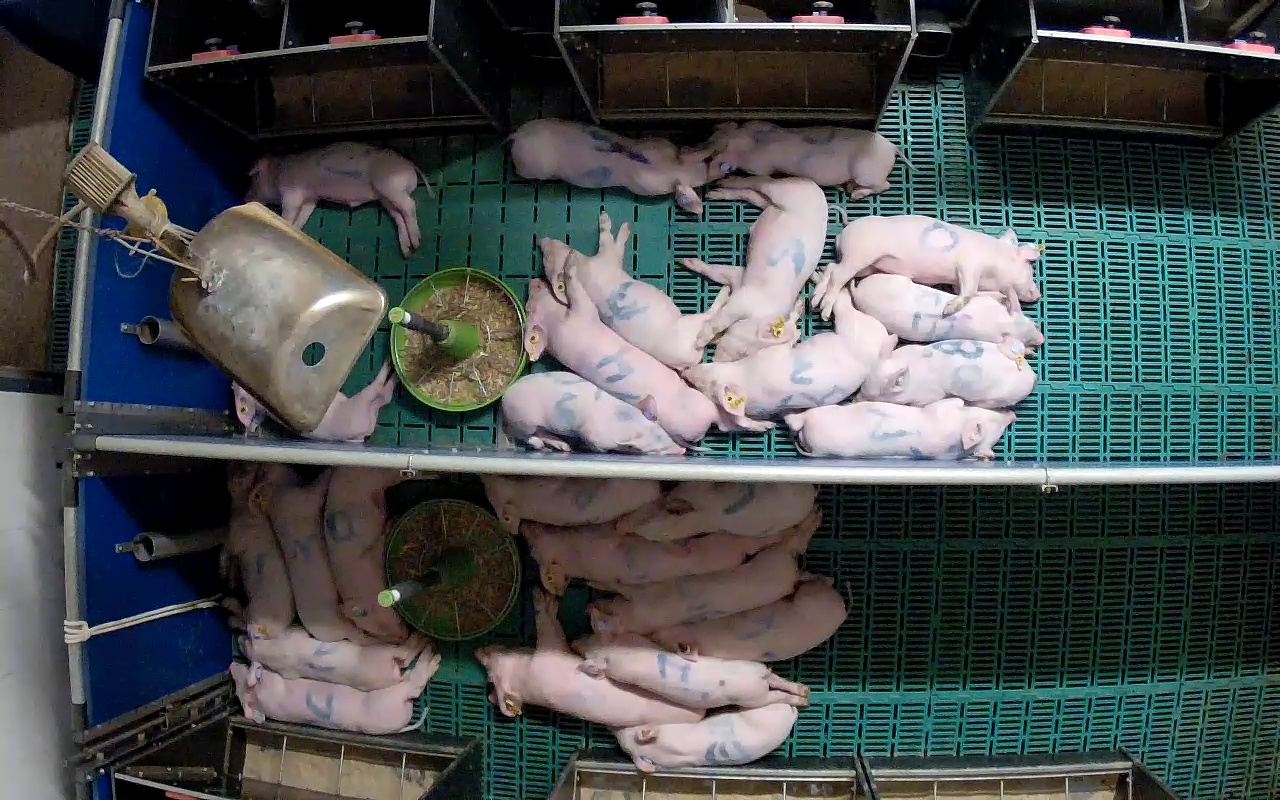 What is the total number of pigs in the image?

26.